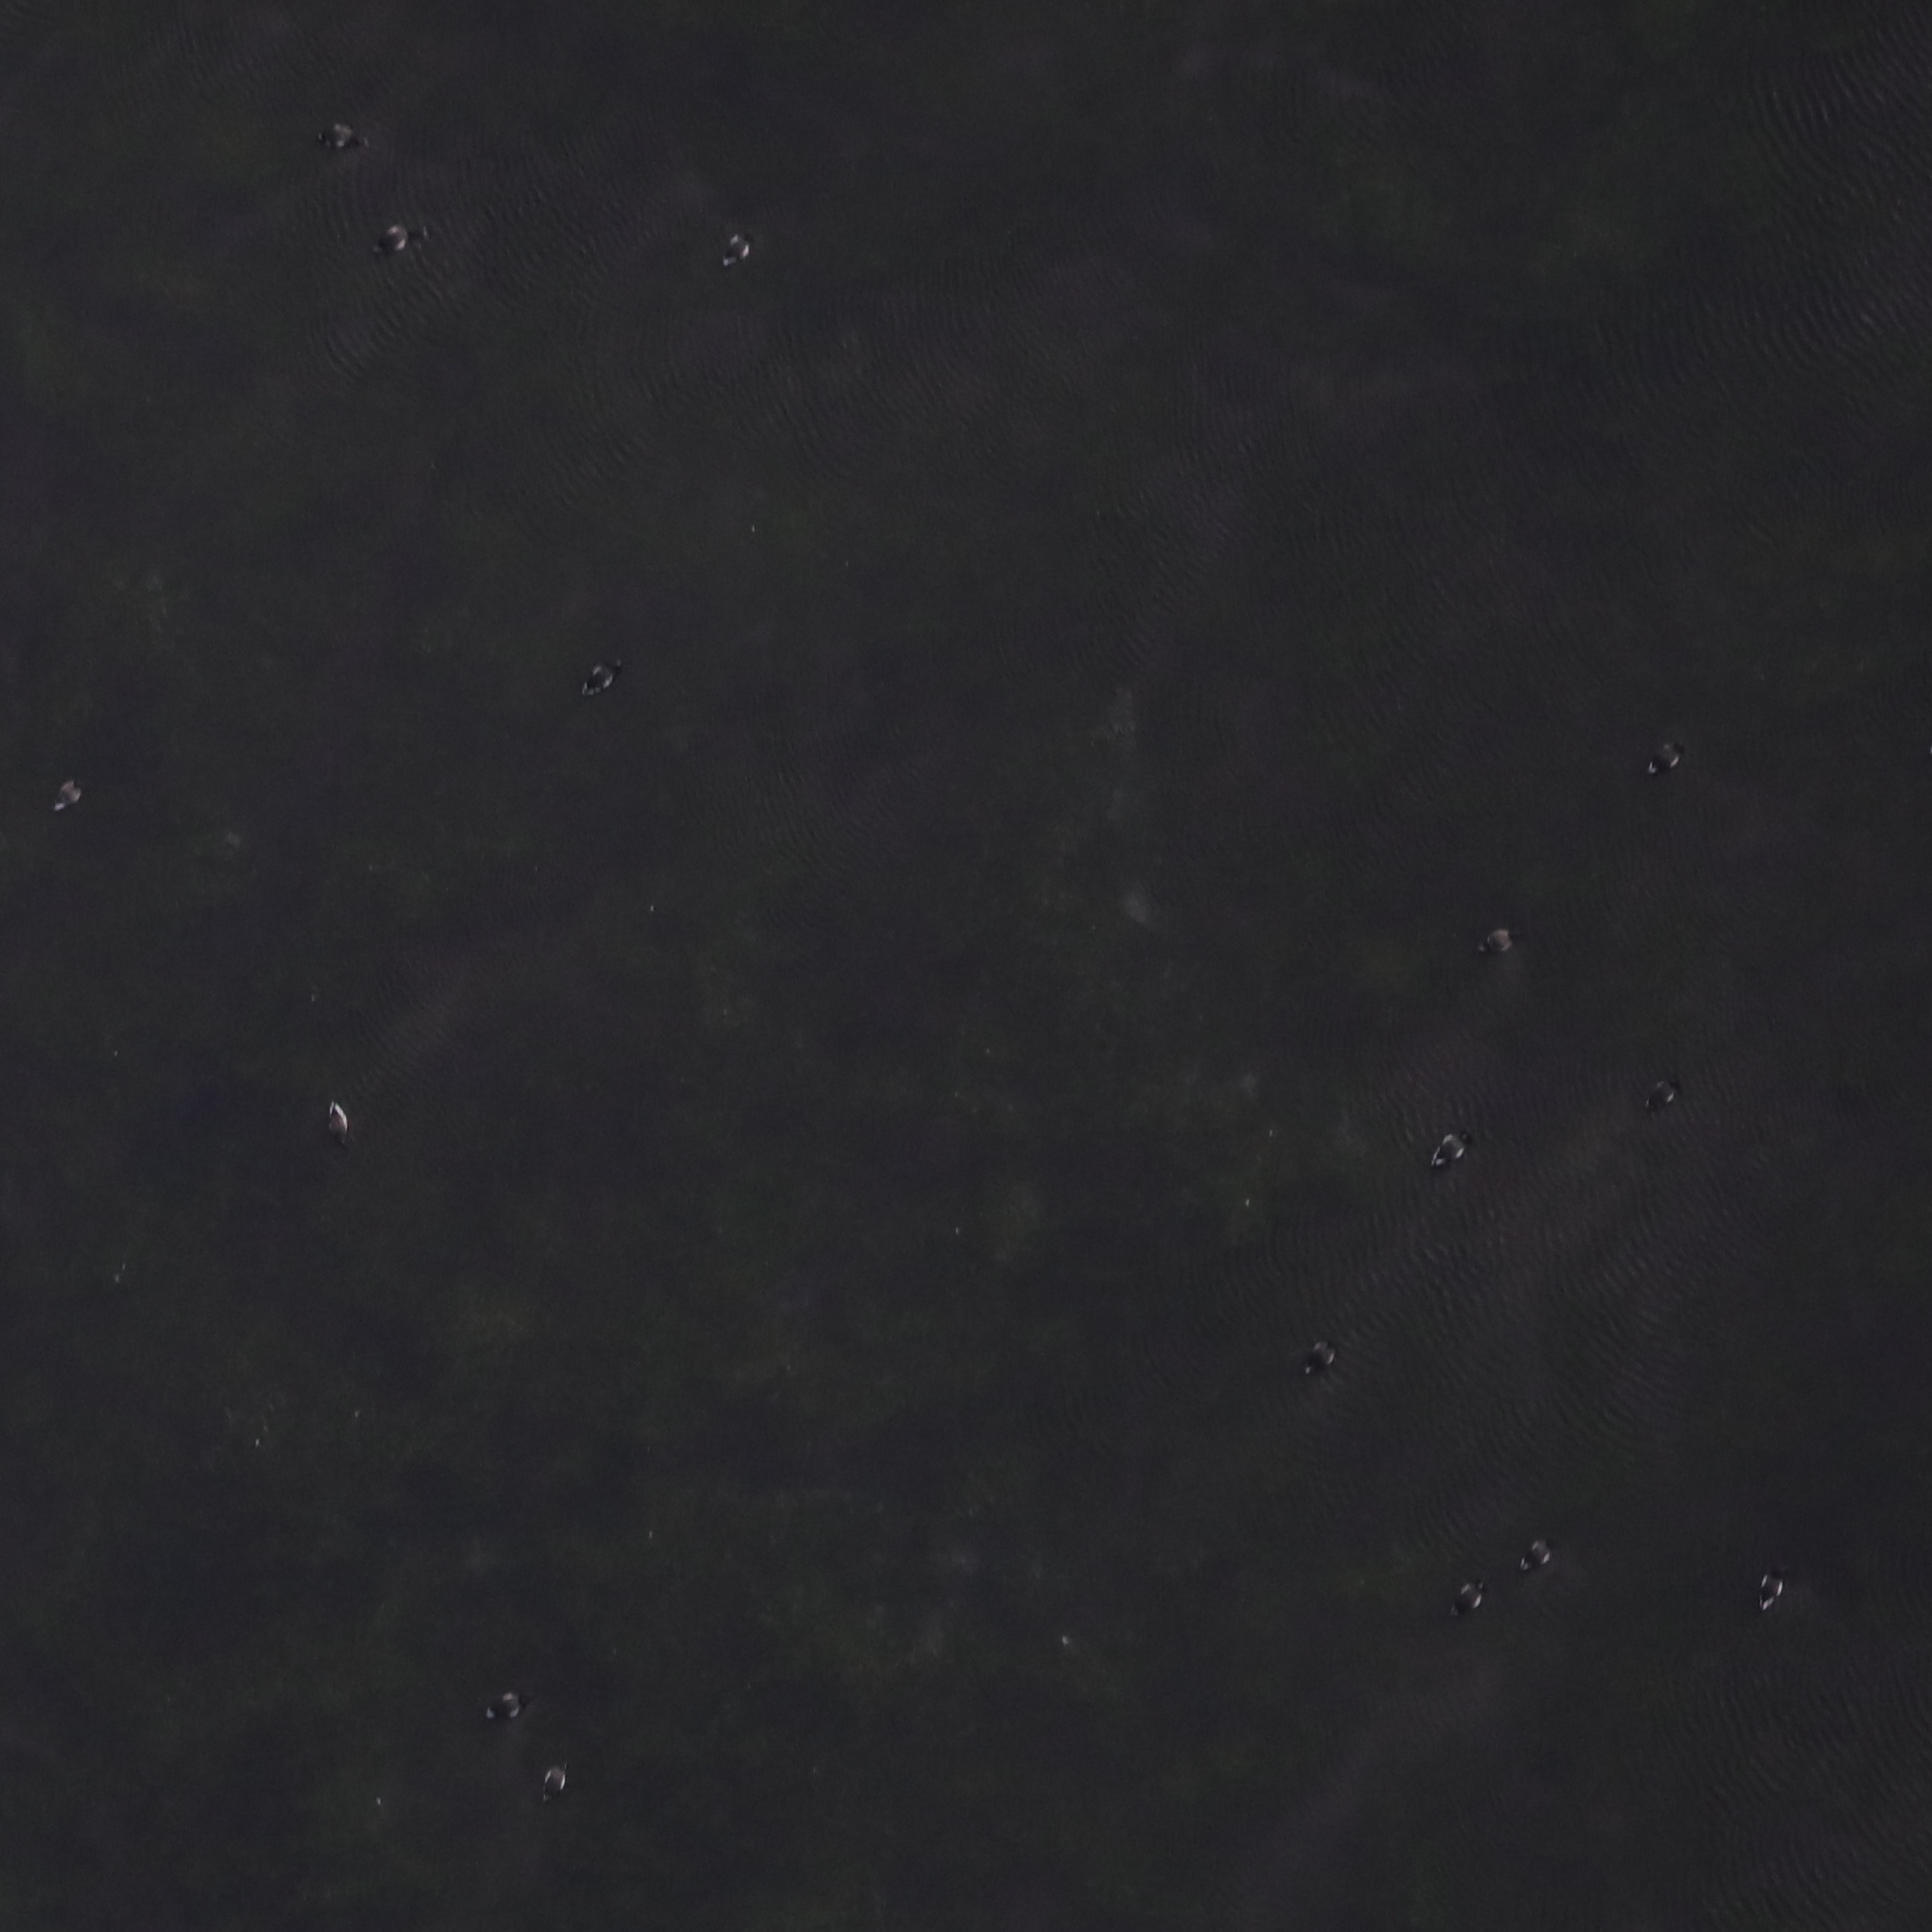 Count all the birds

16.